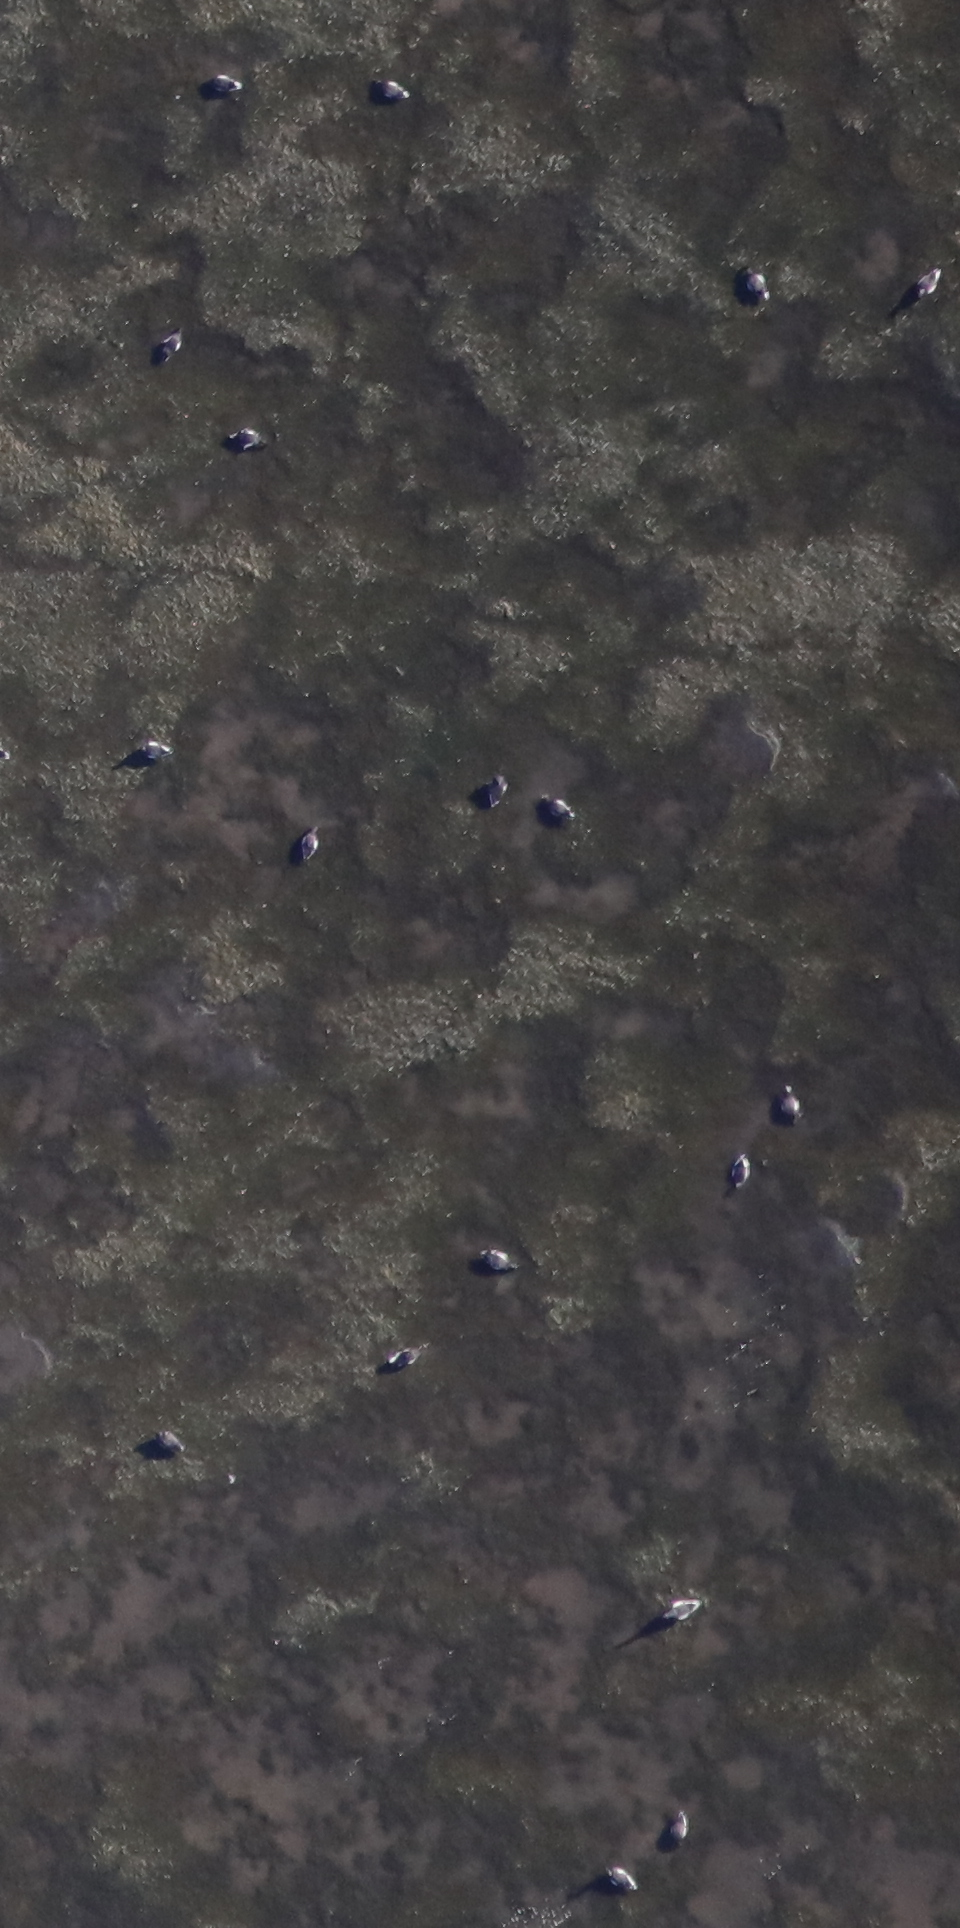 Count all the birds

18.